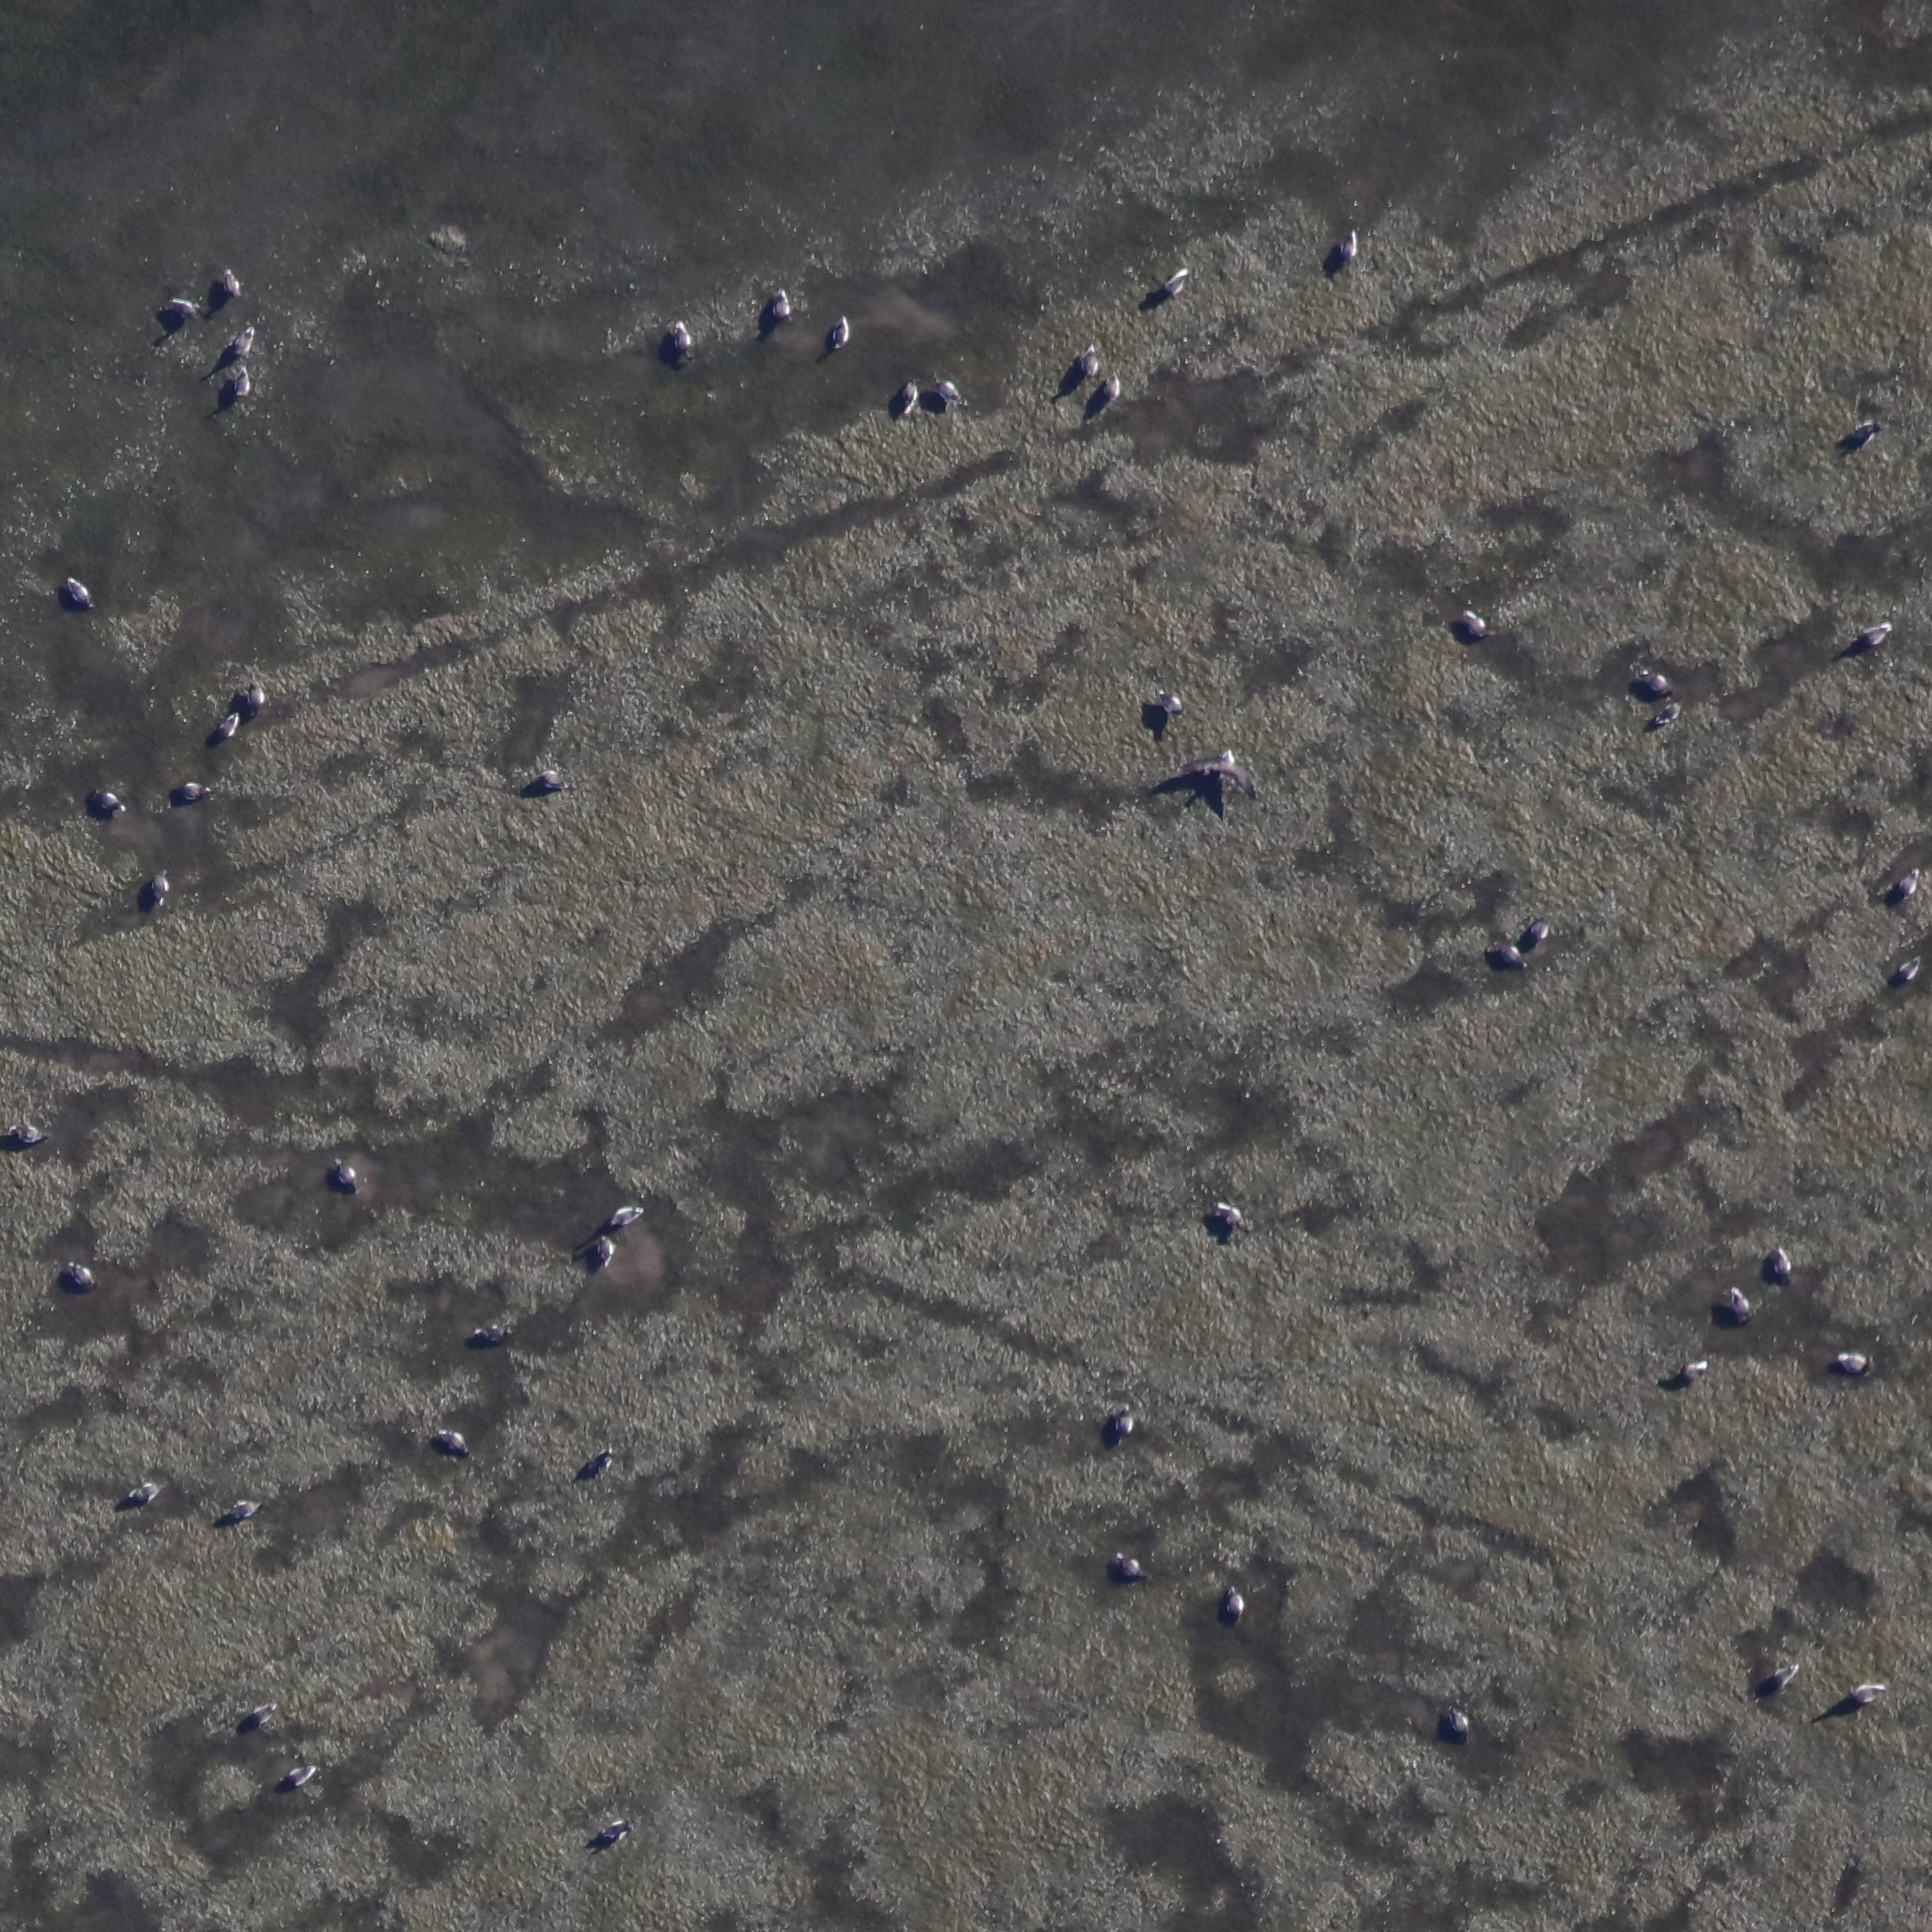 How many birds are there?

55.